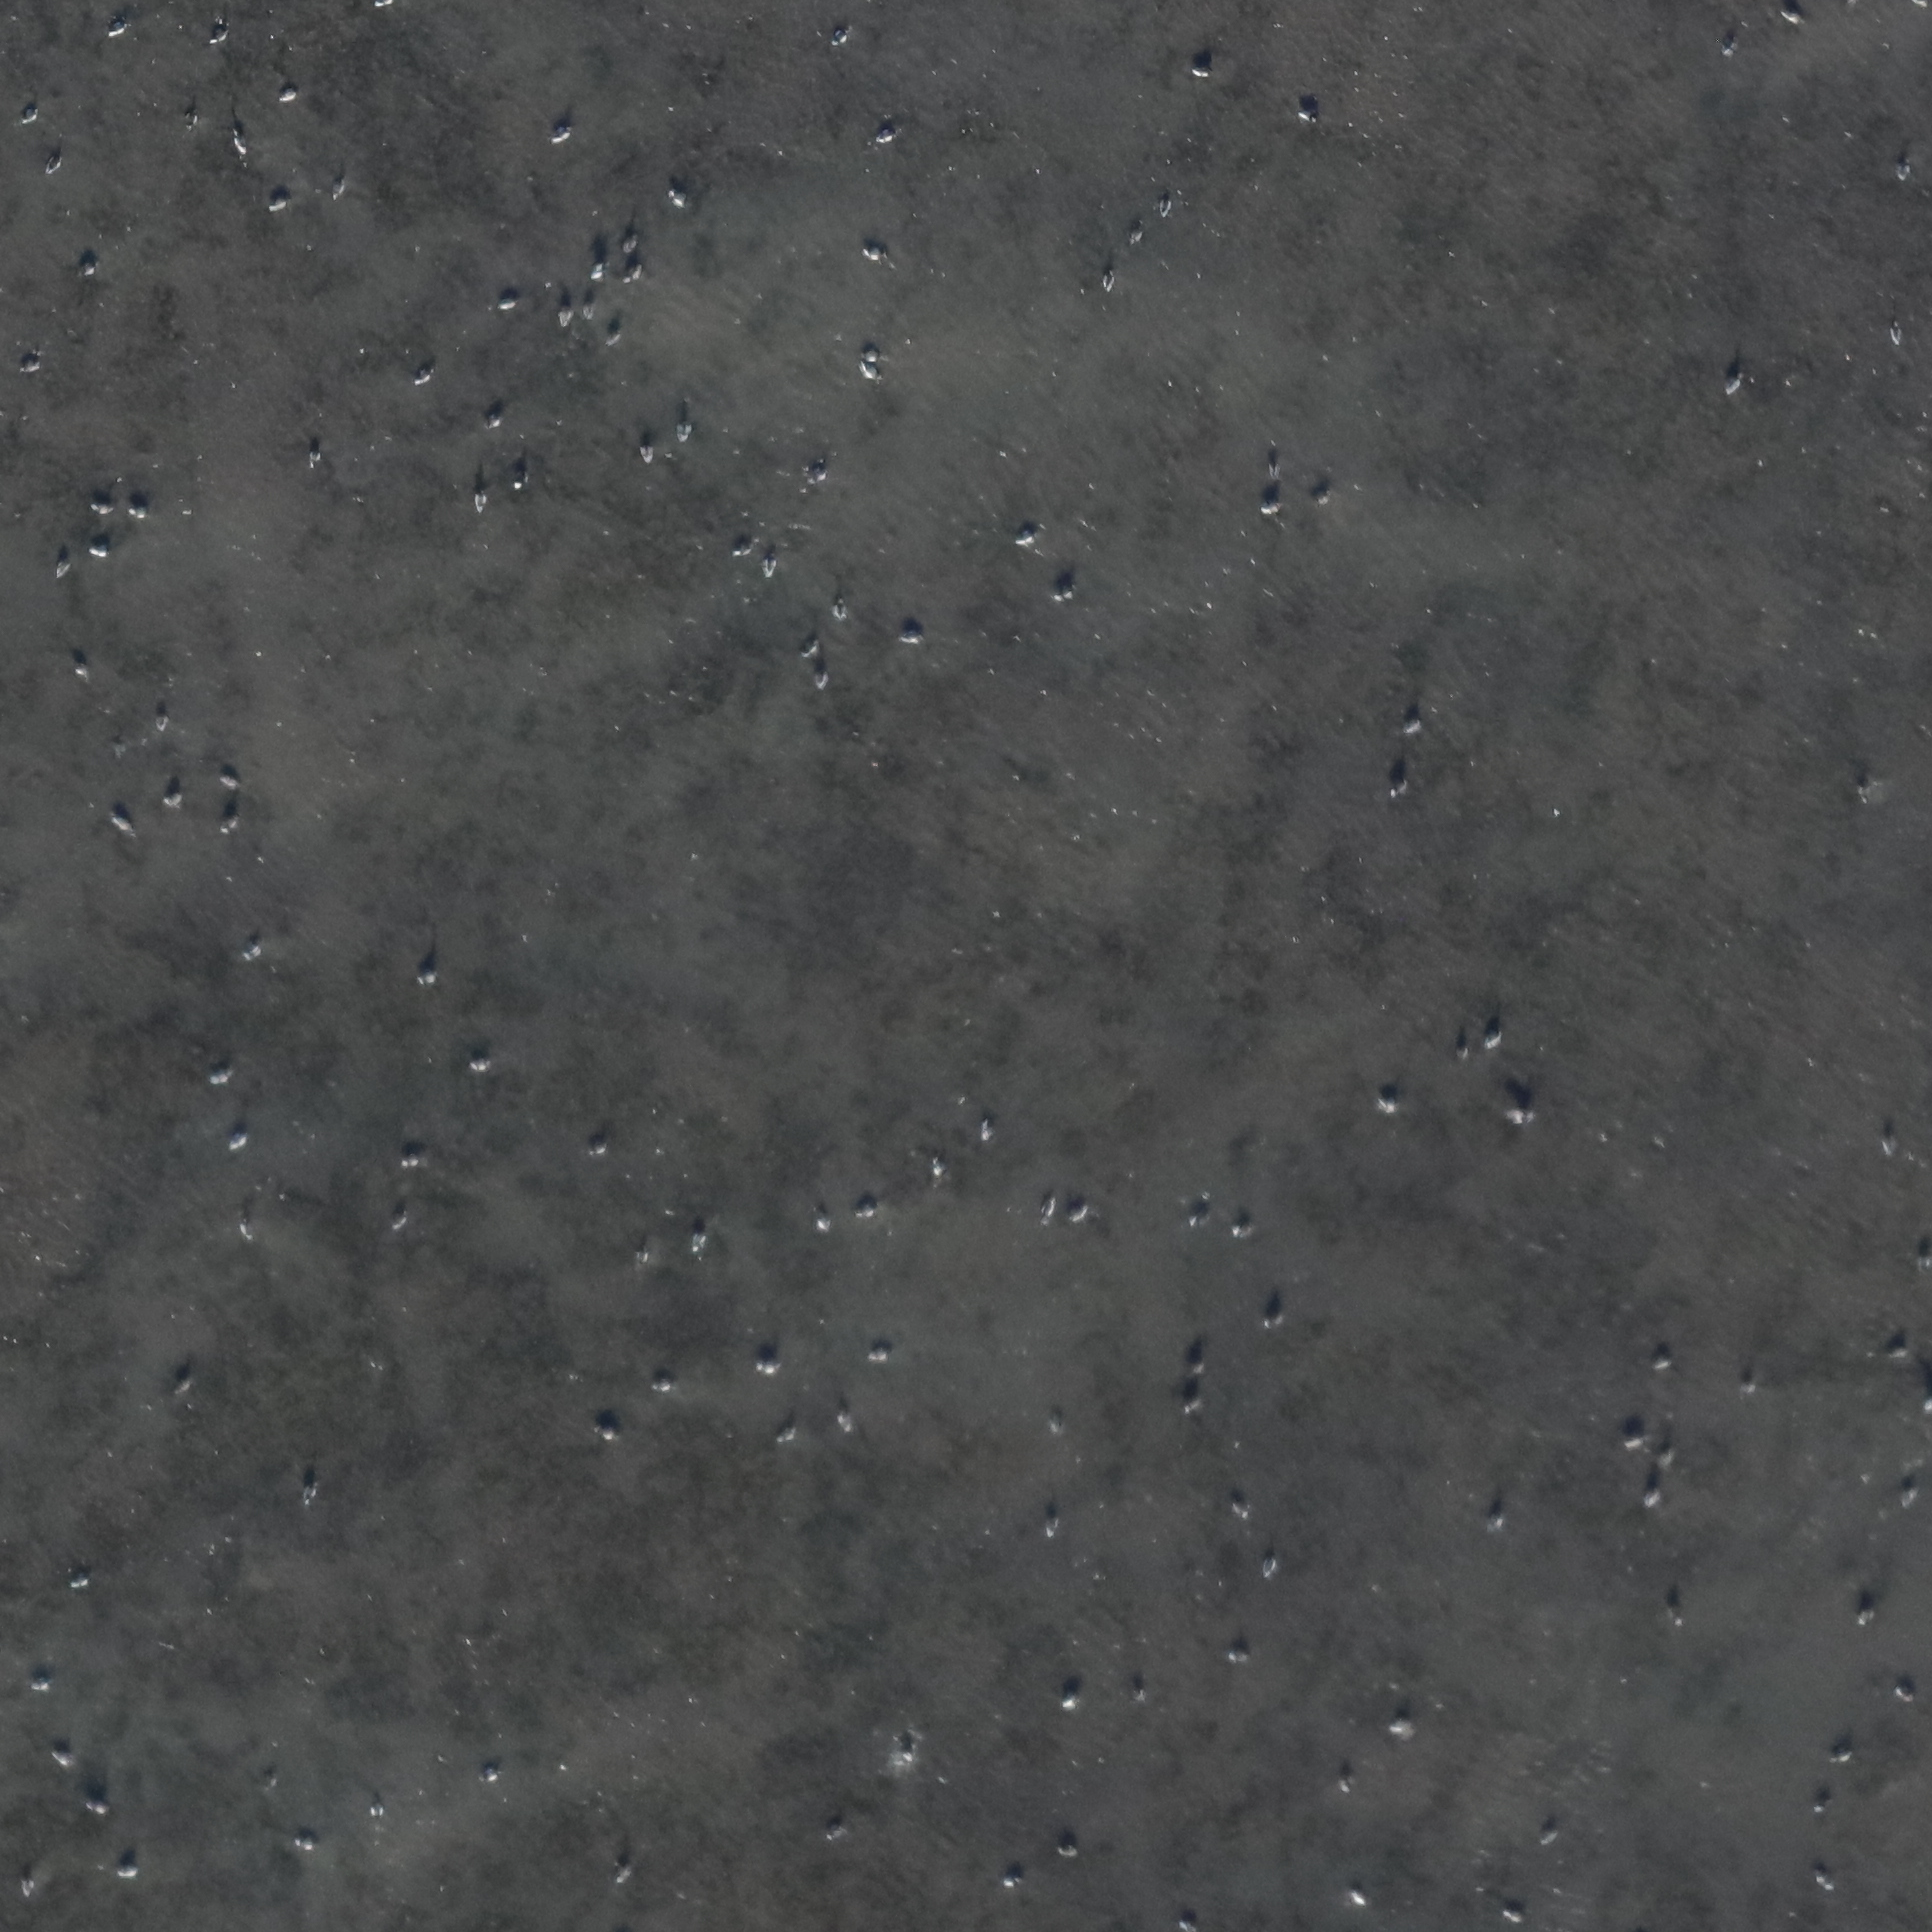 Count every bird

146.